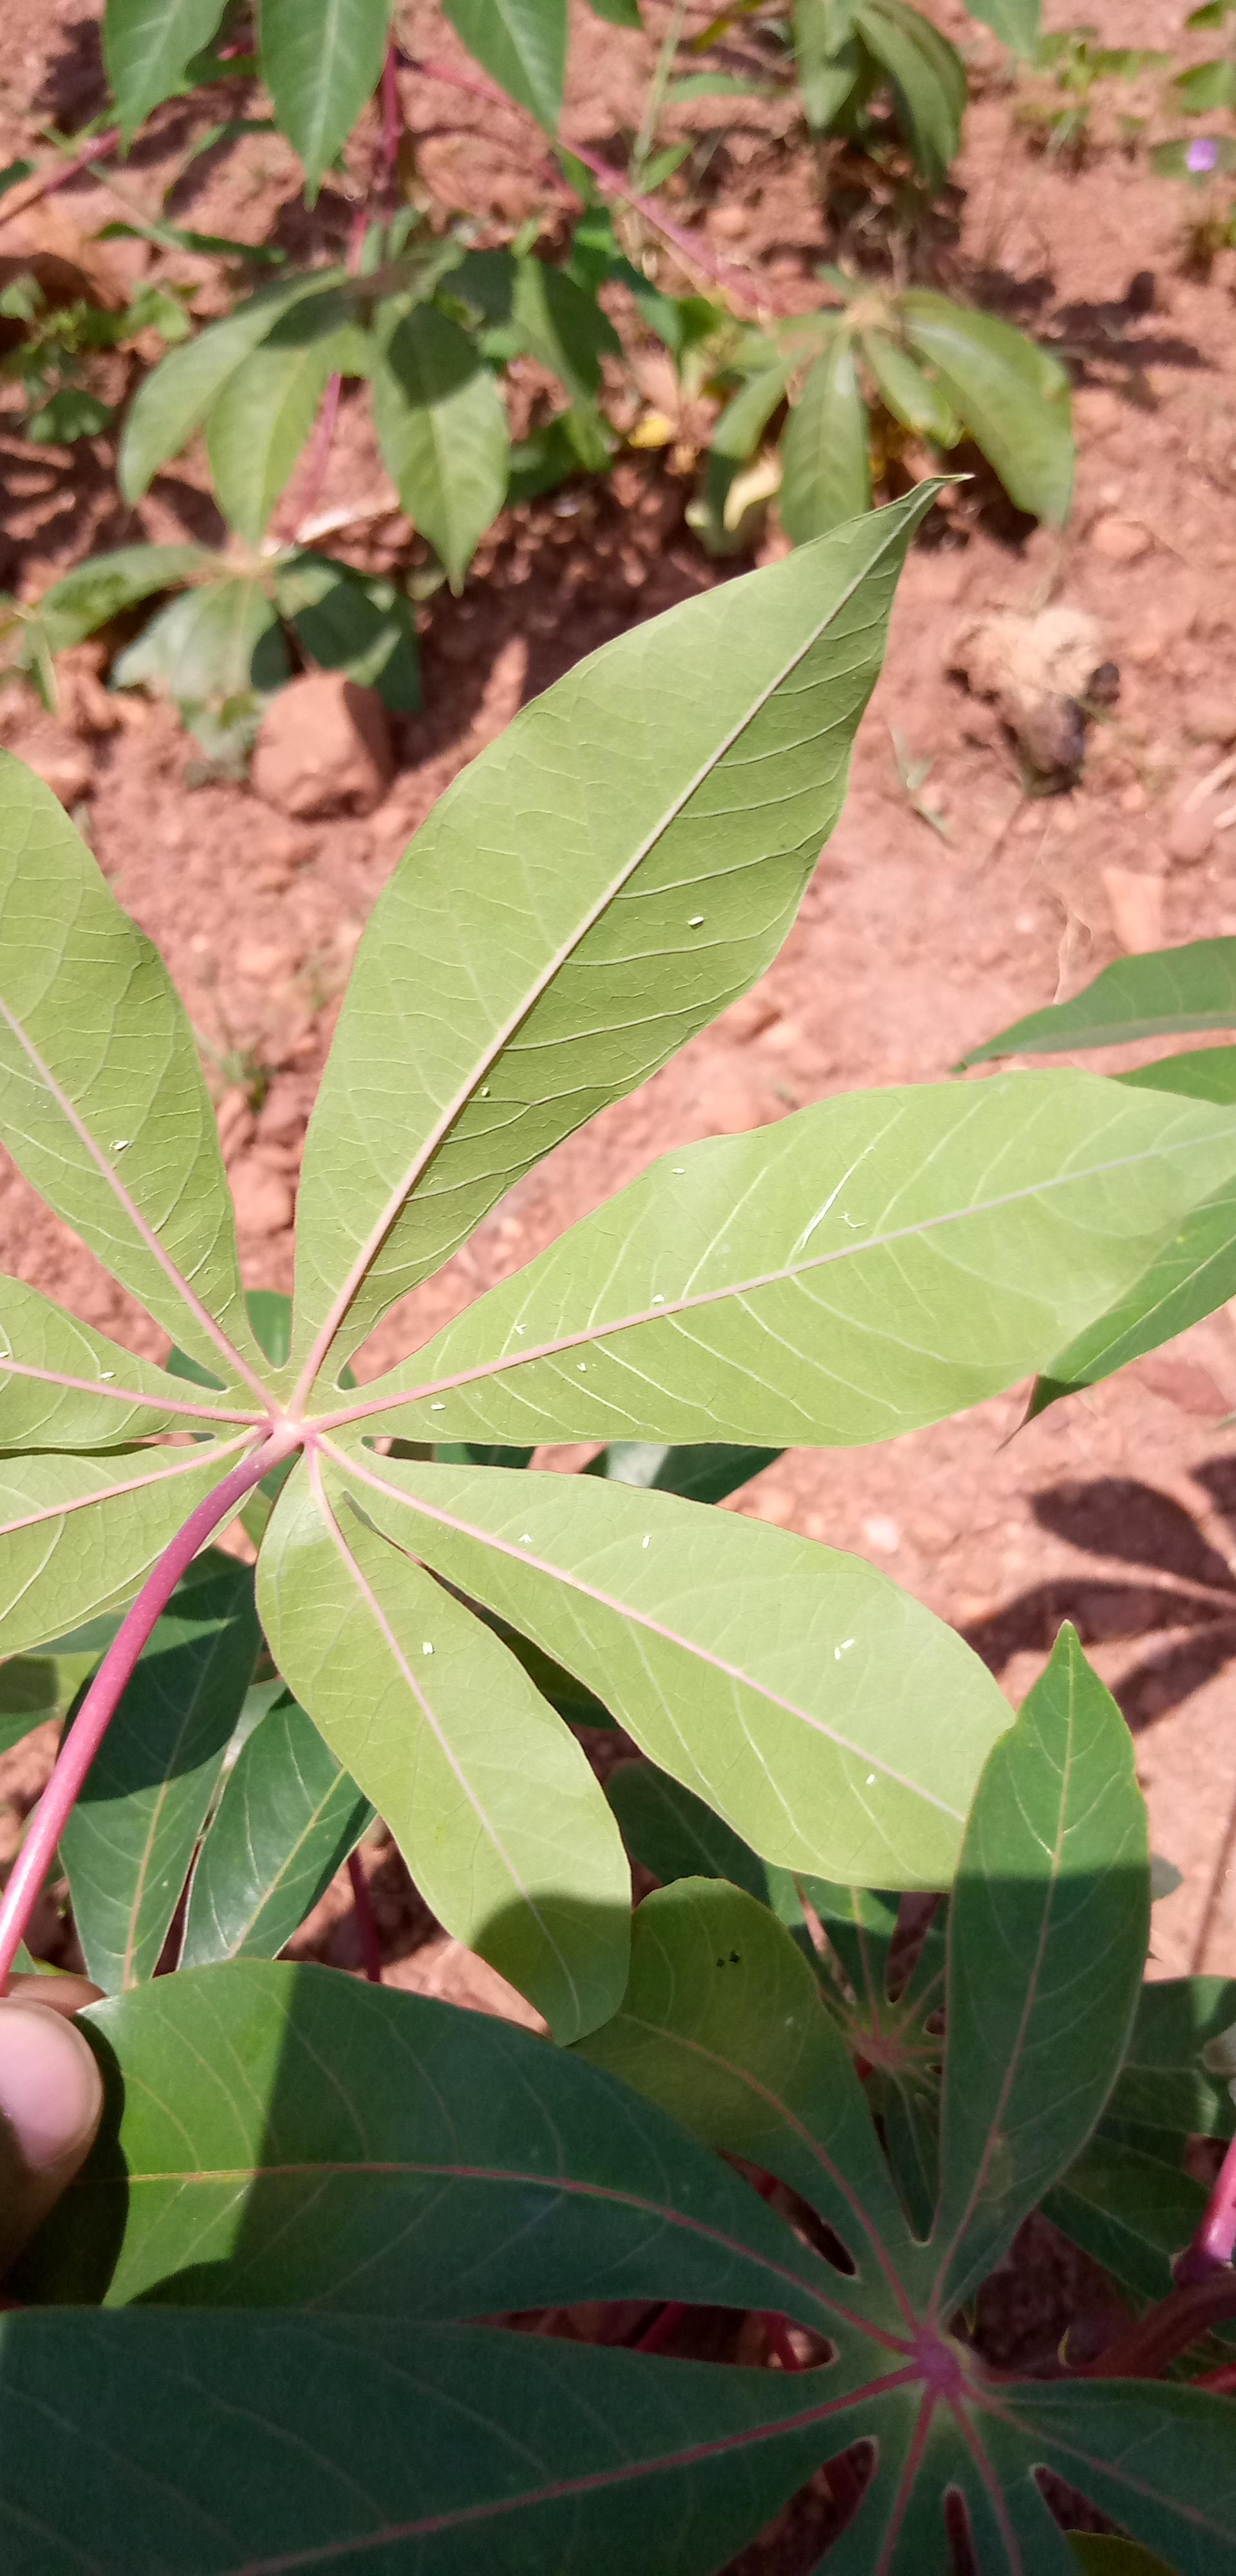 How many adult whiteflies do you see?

15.